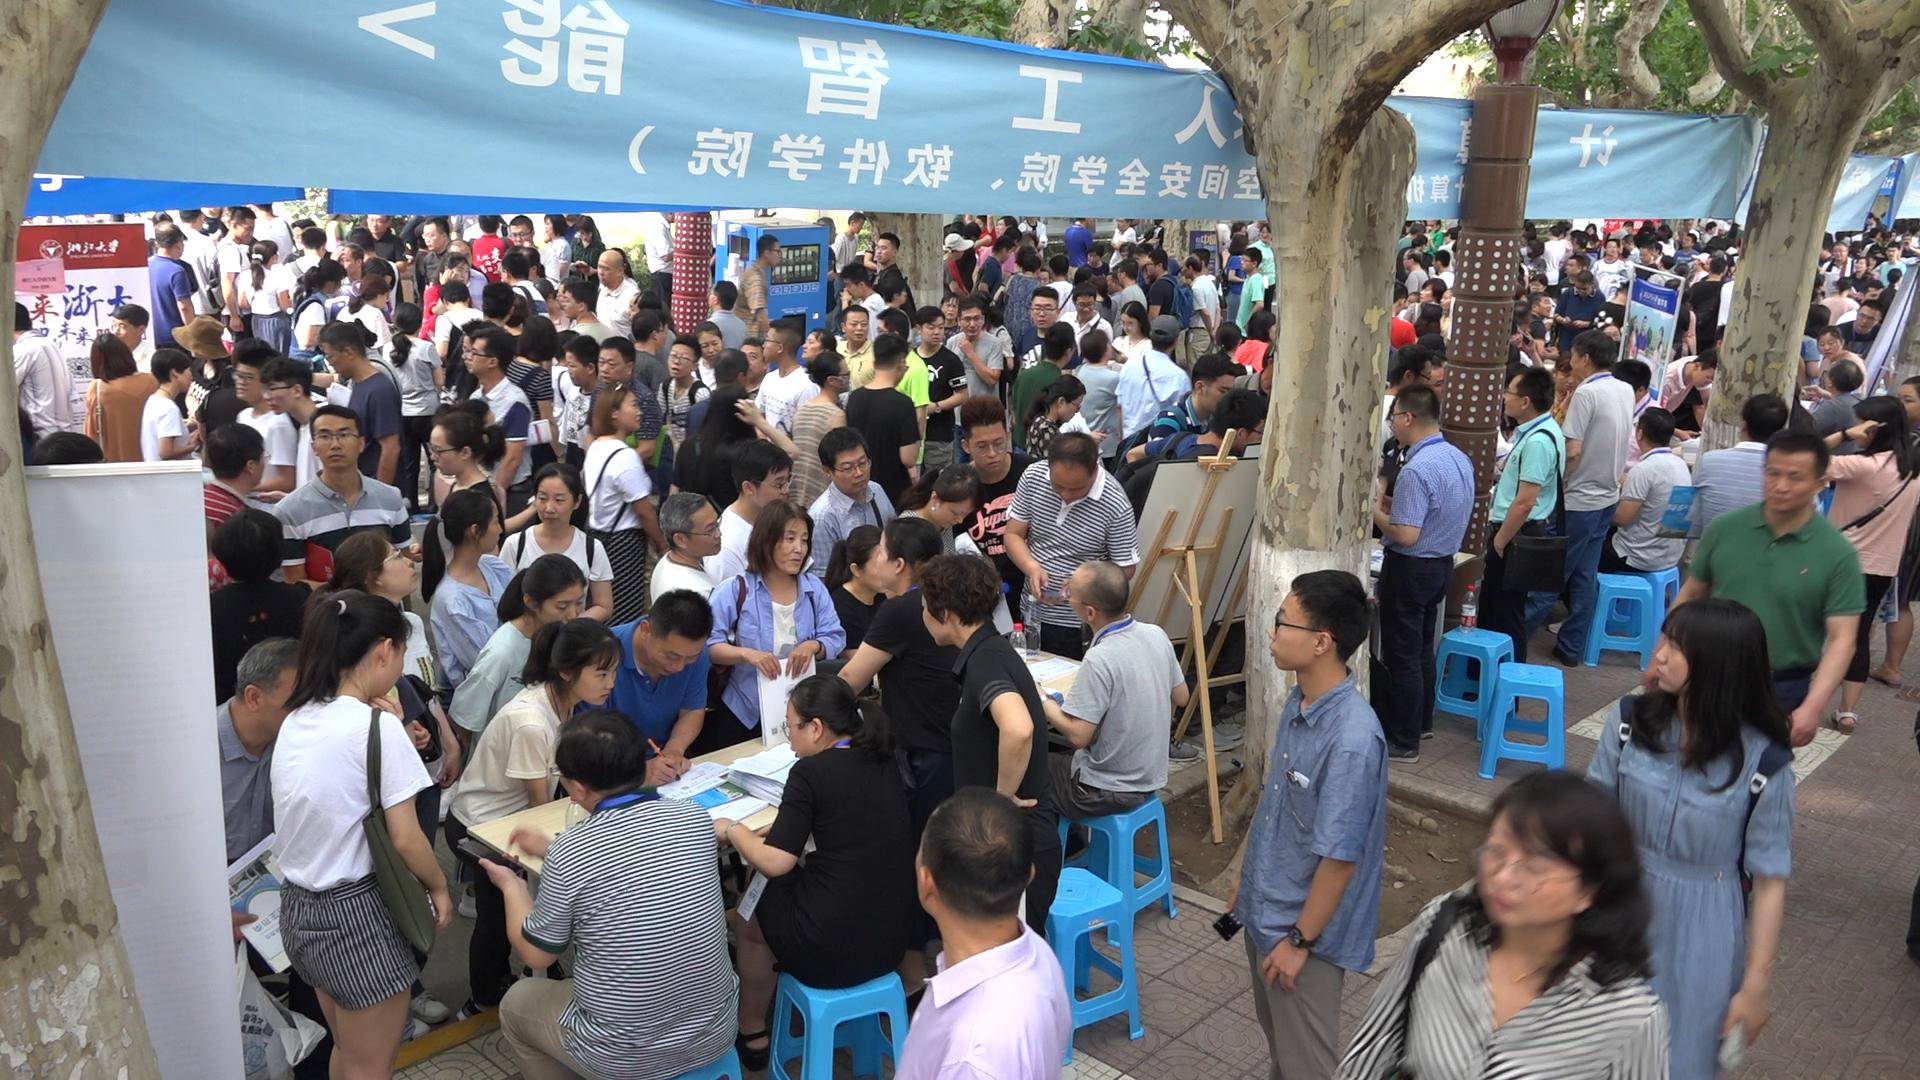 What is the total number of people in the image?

256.